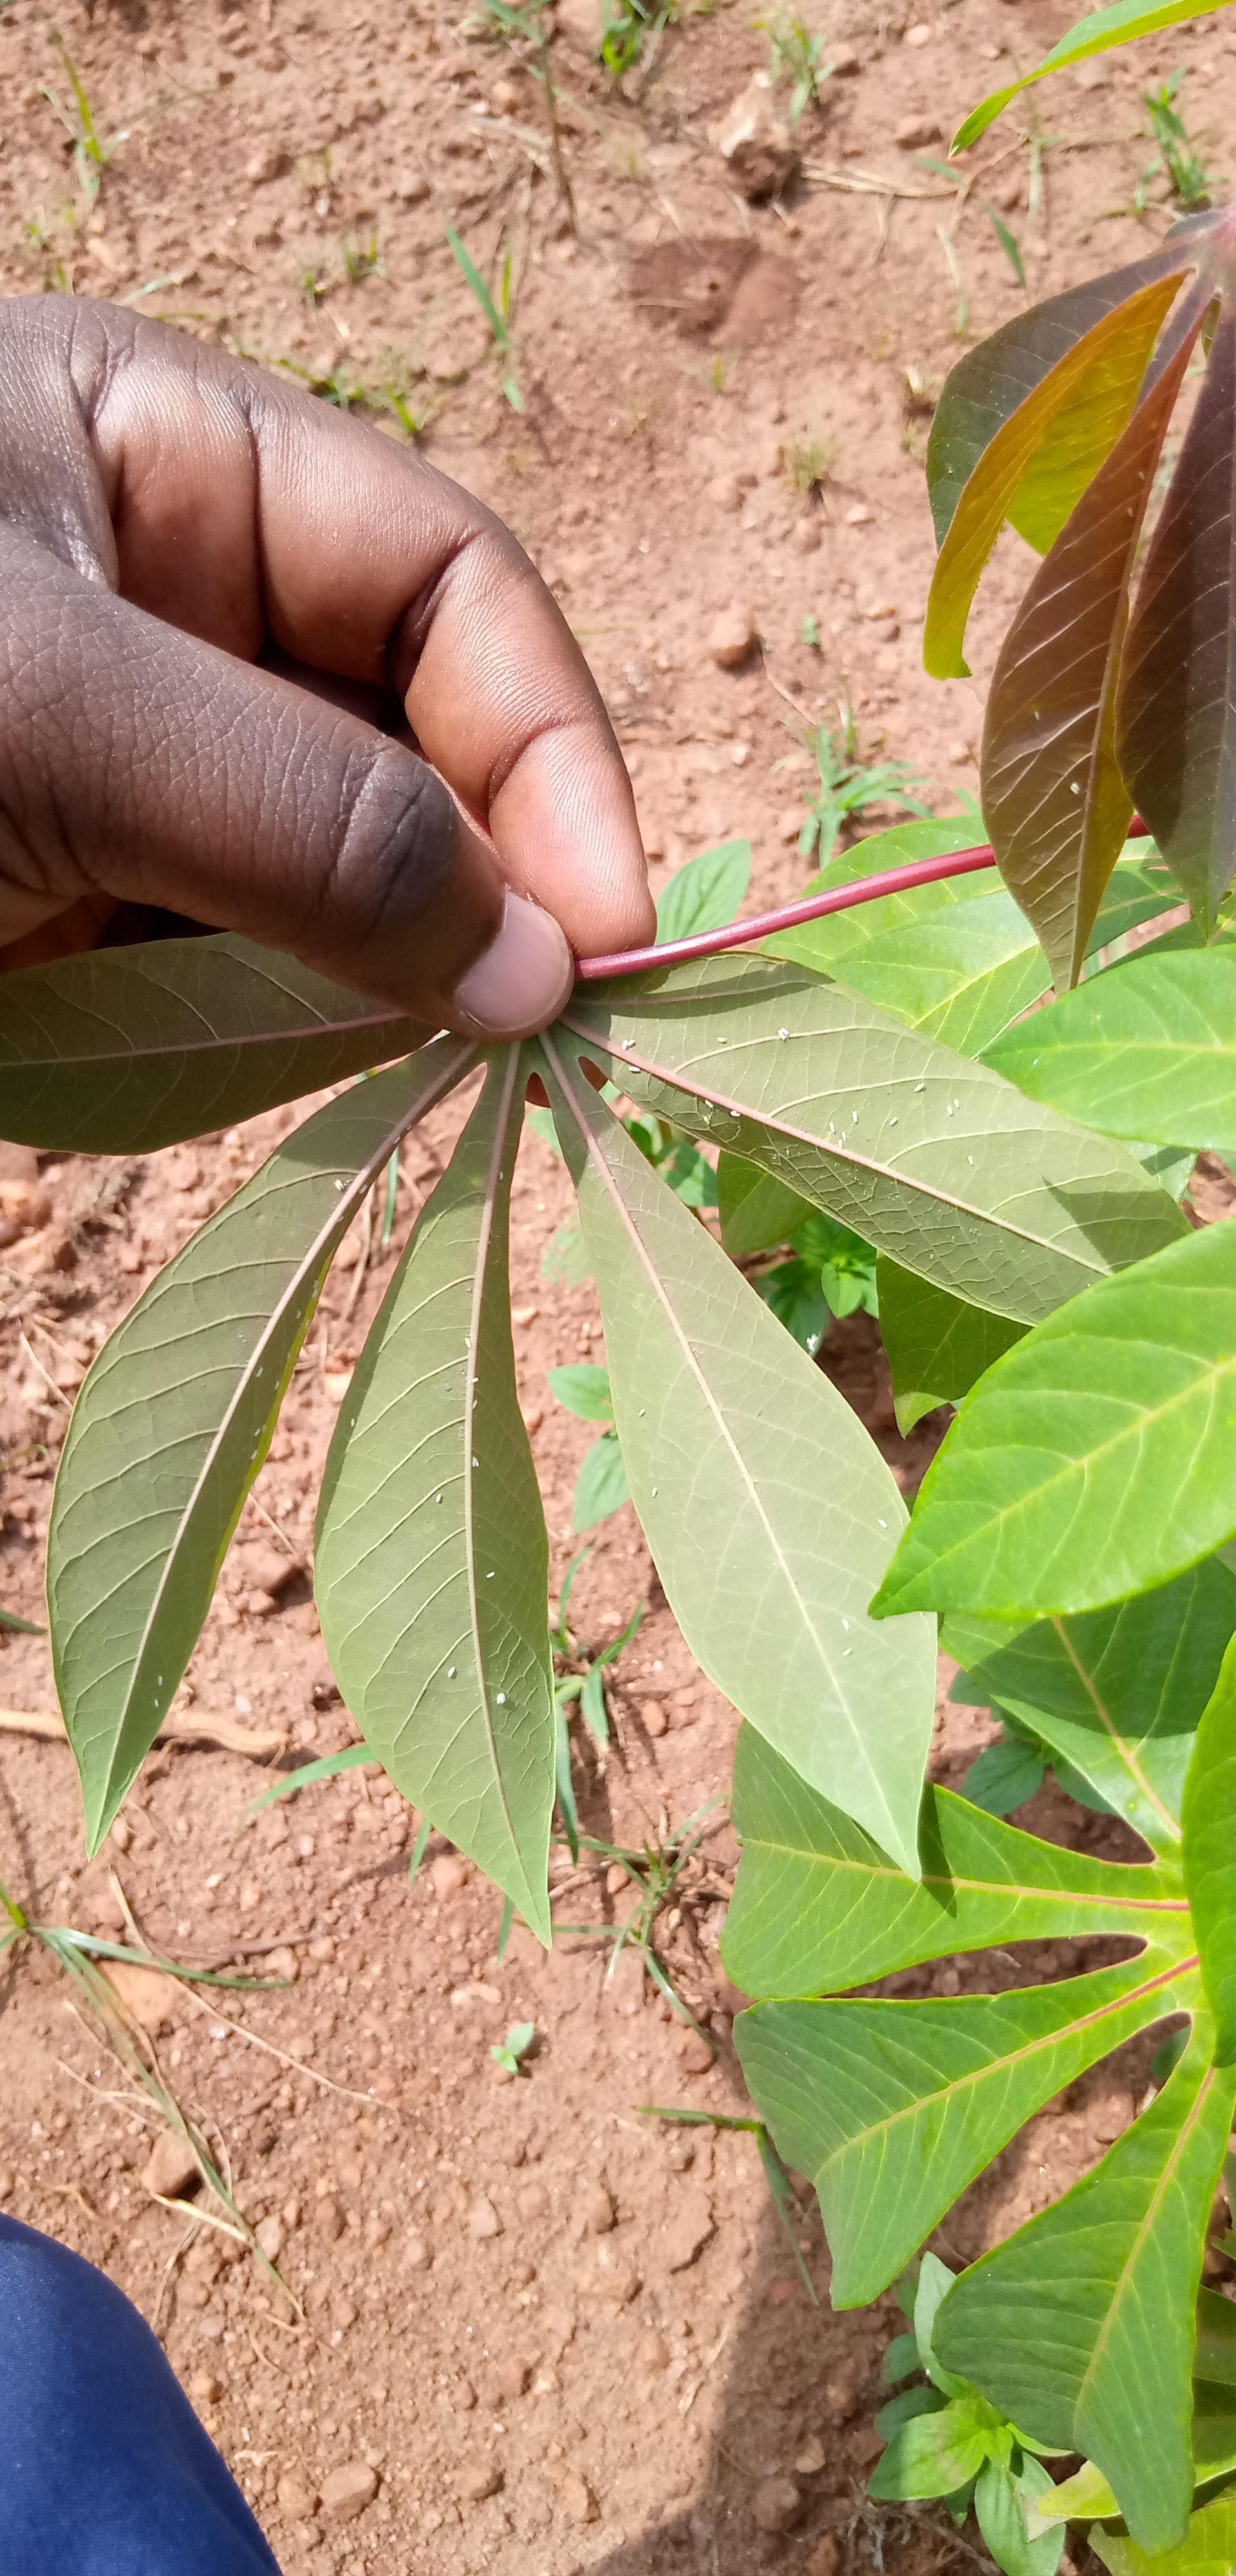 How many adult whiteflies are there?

50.